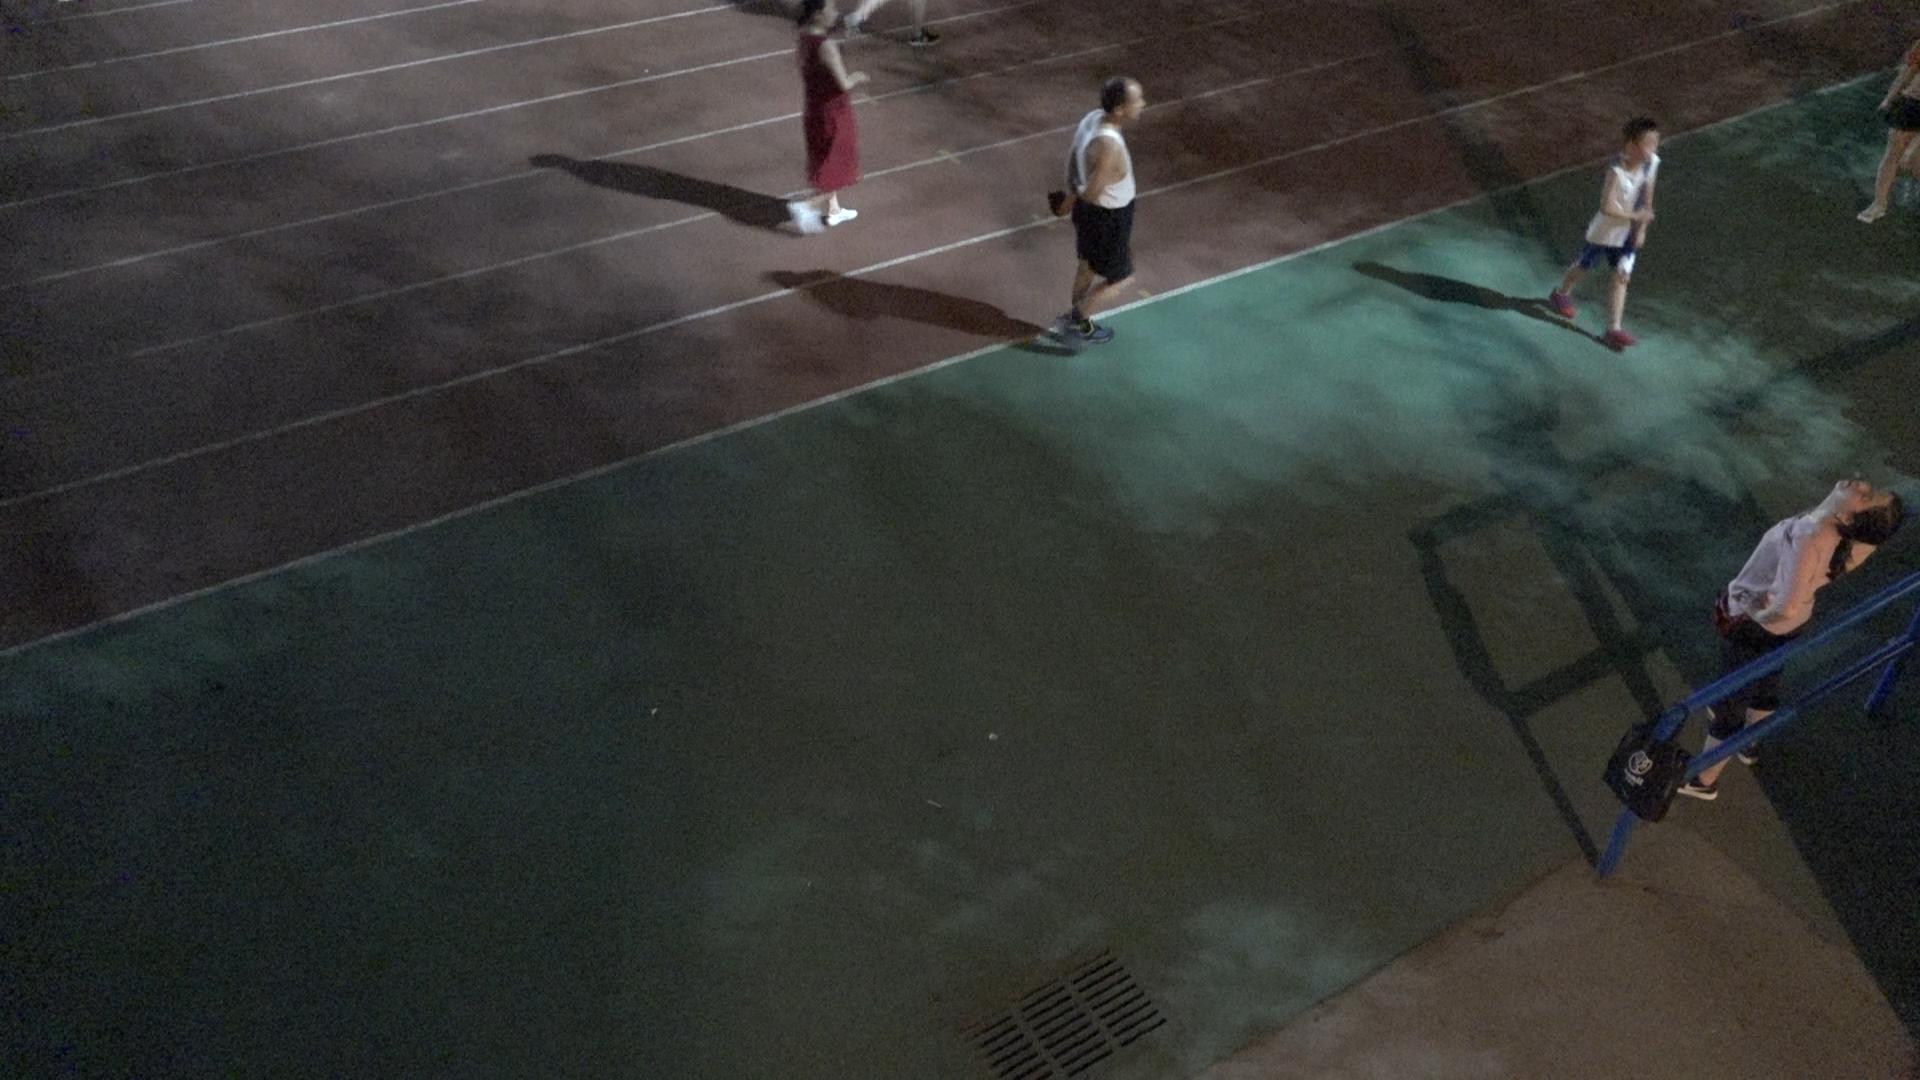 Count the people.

4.